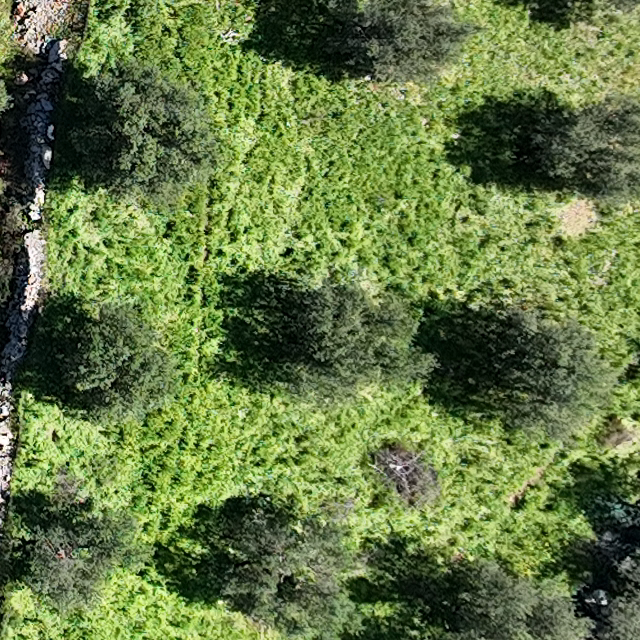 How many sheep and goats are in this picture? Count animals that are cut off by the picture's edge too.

1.